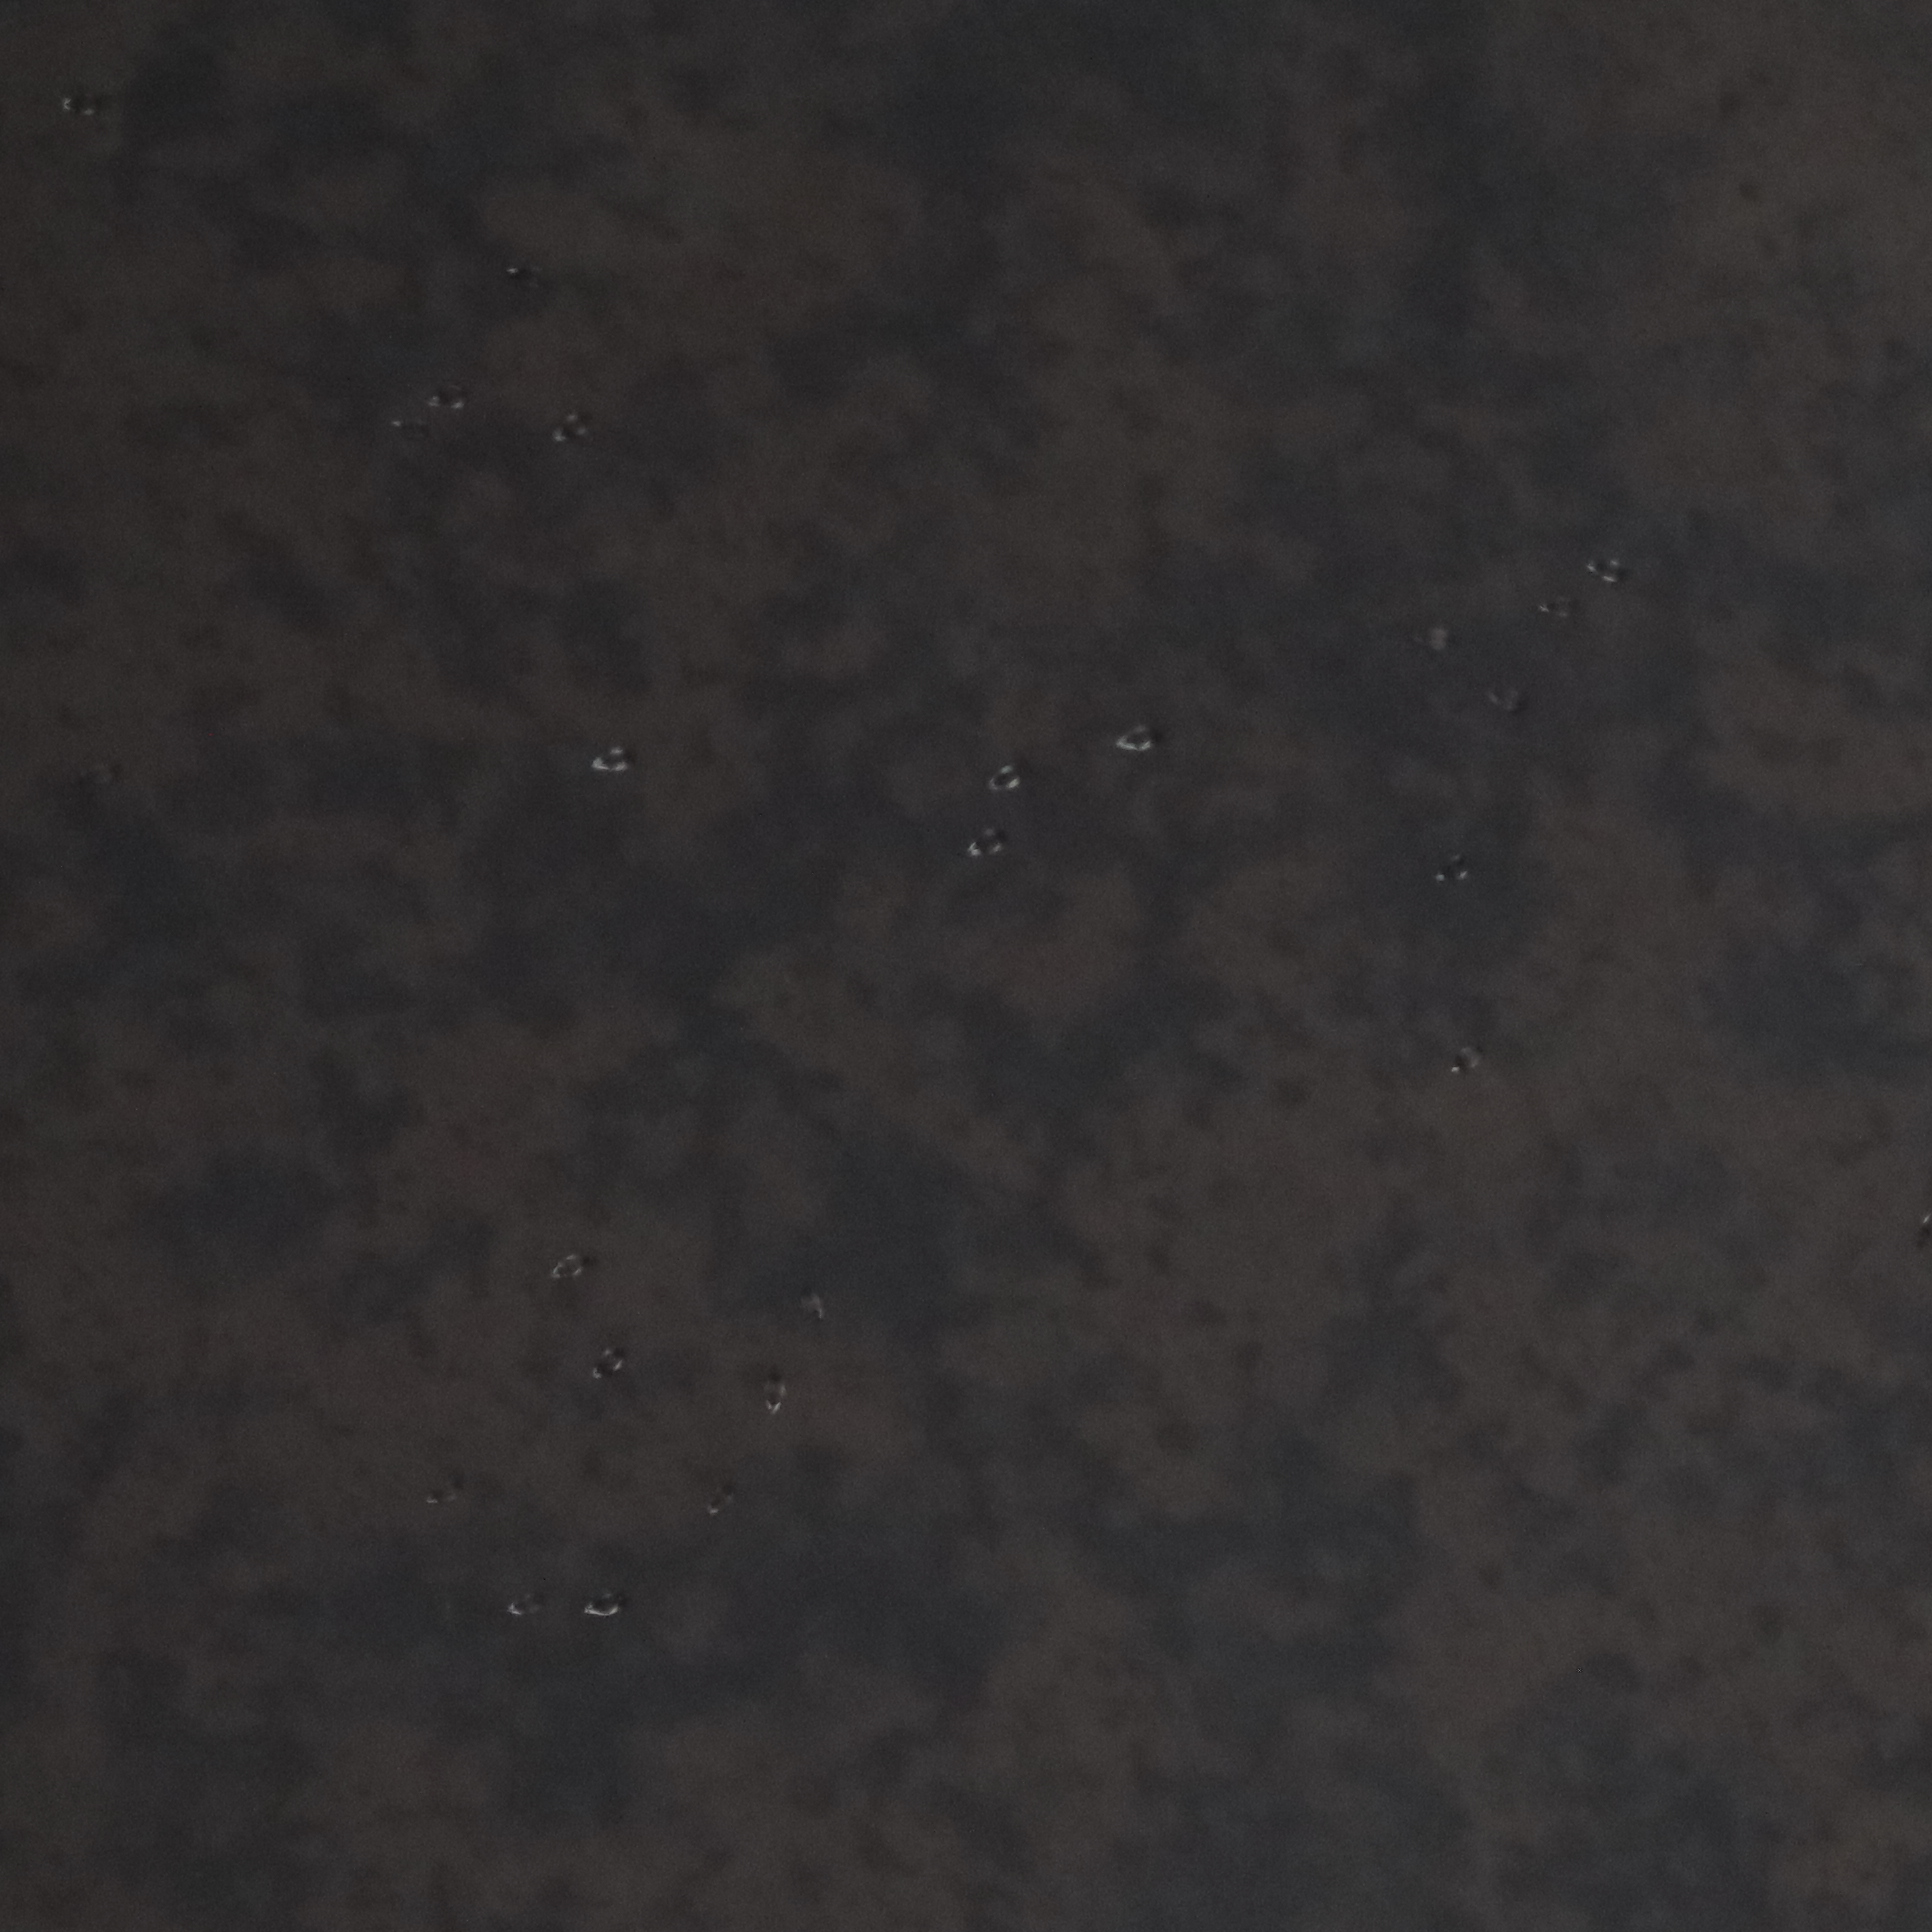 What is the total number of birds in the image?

24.